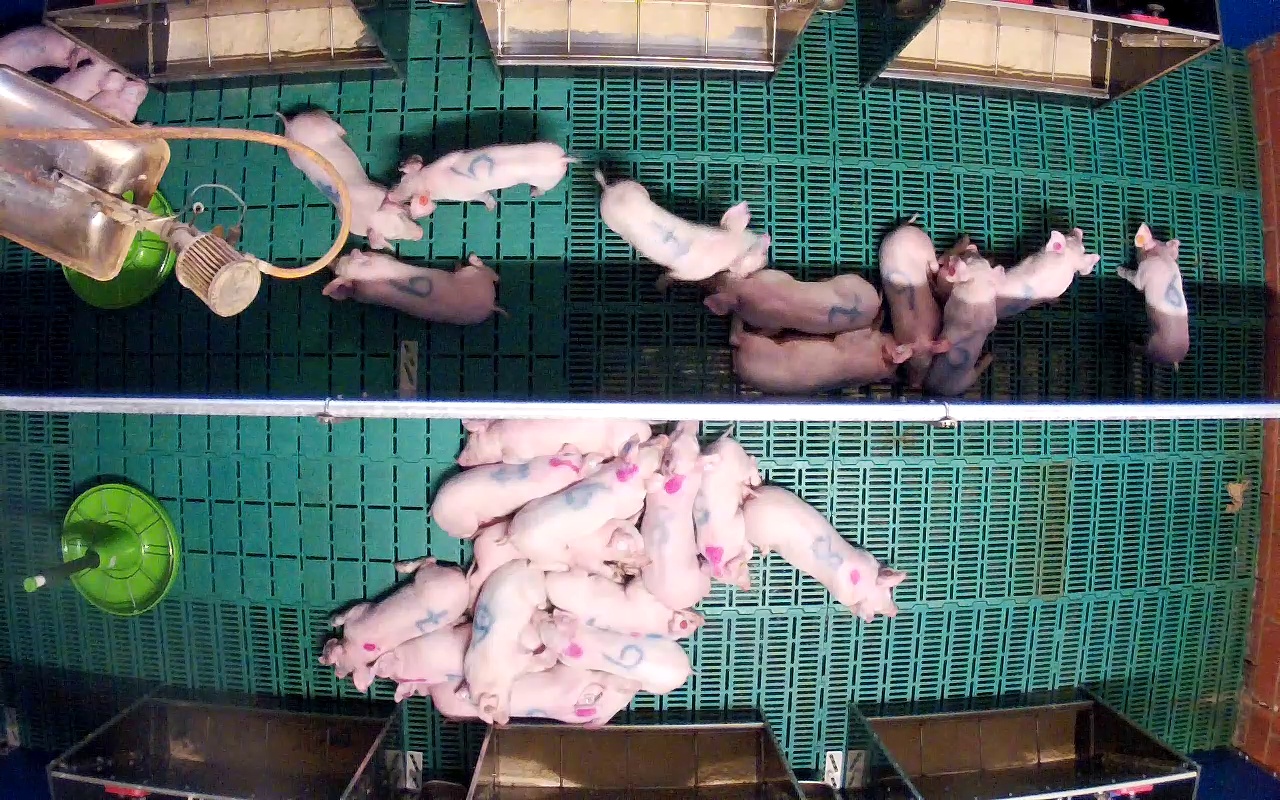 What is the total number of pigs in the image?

26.